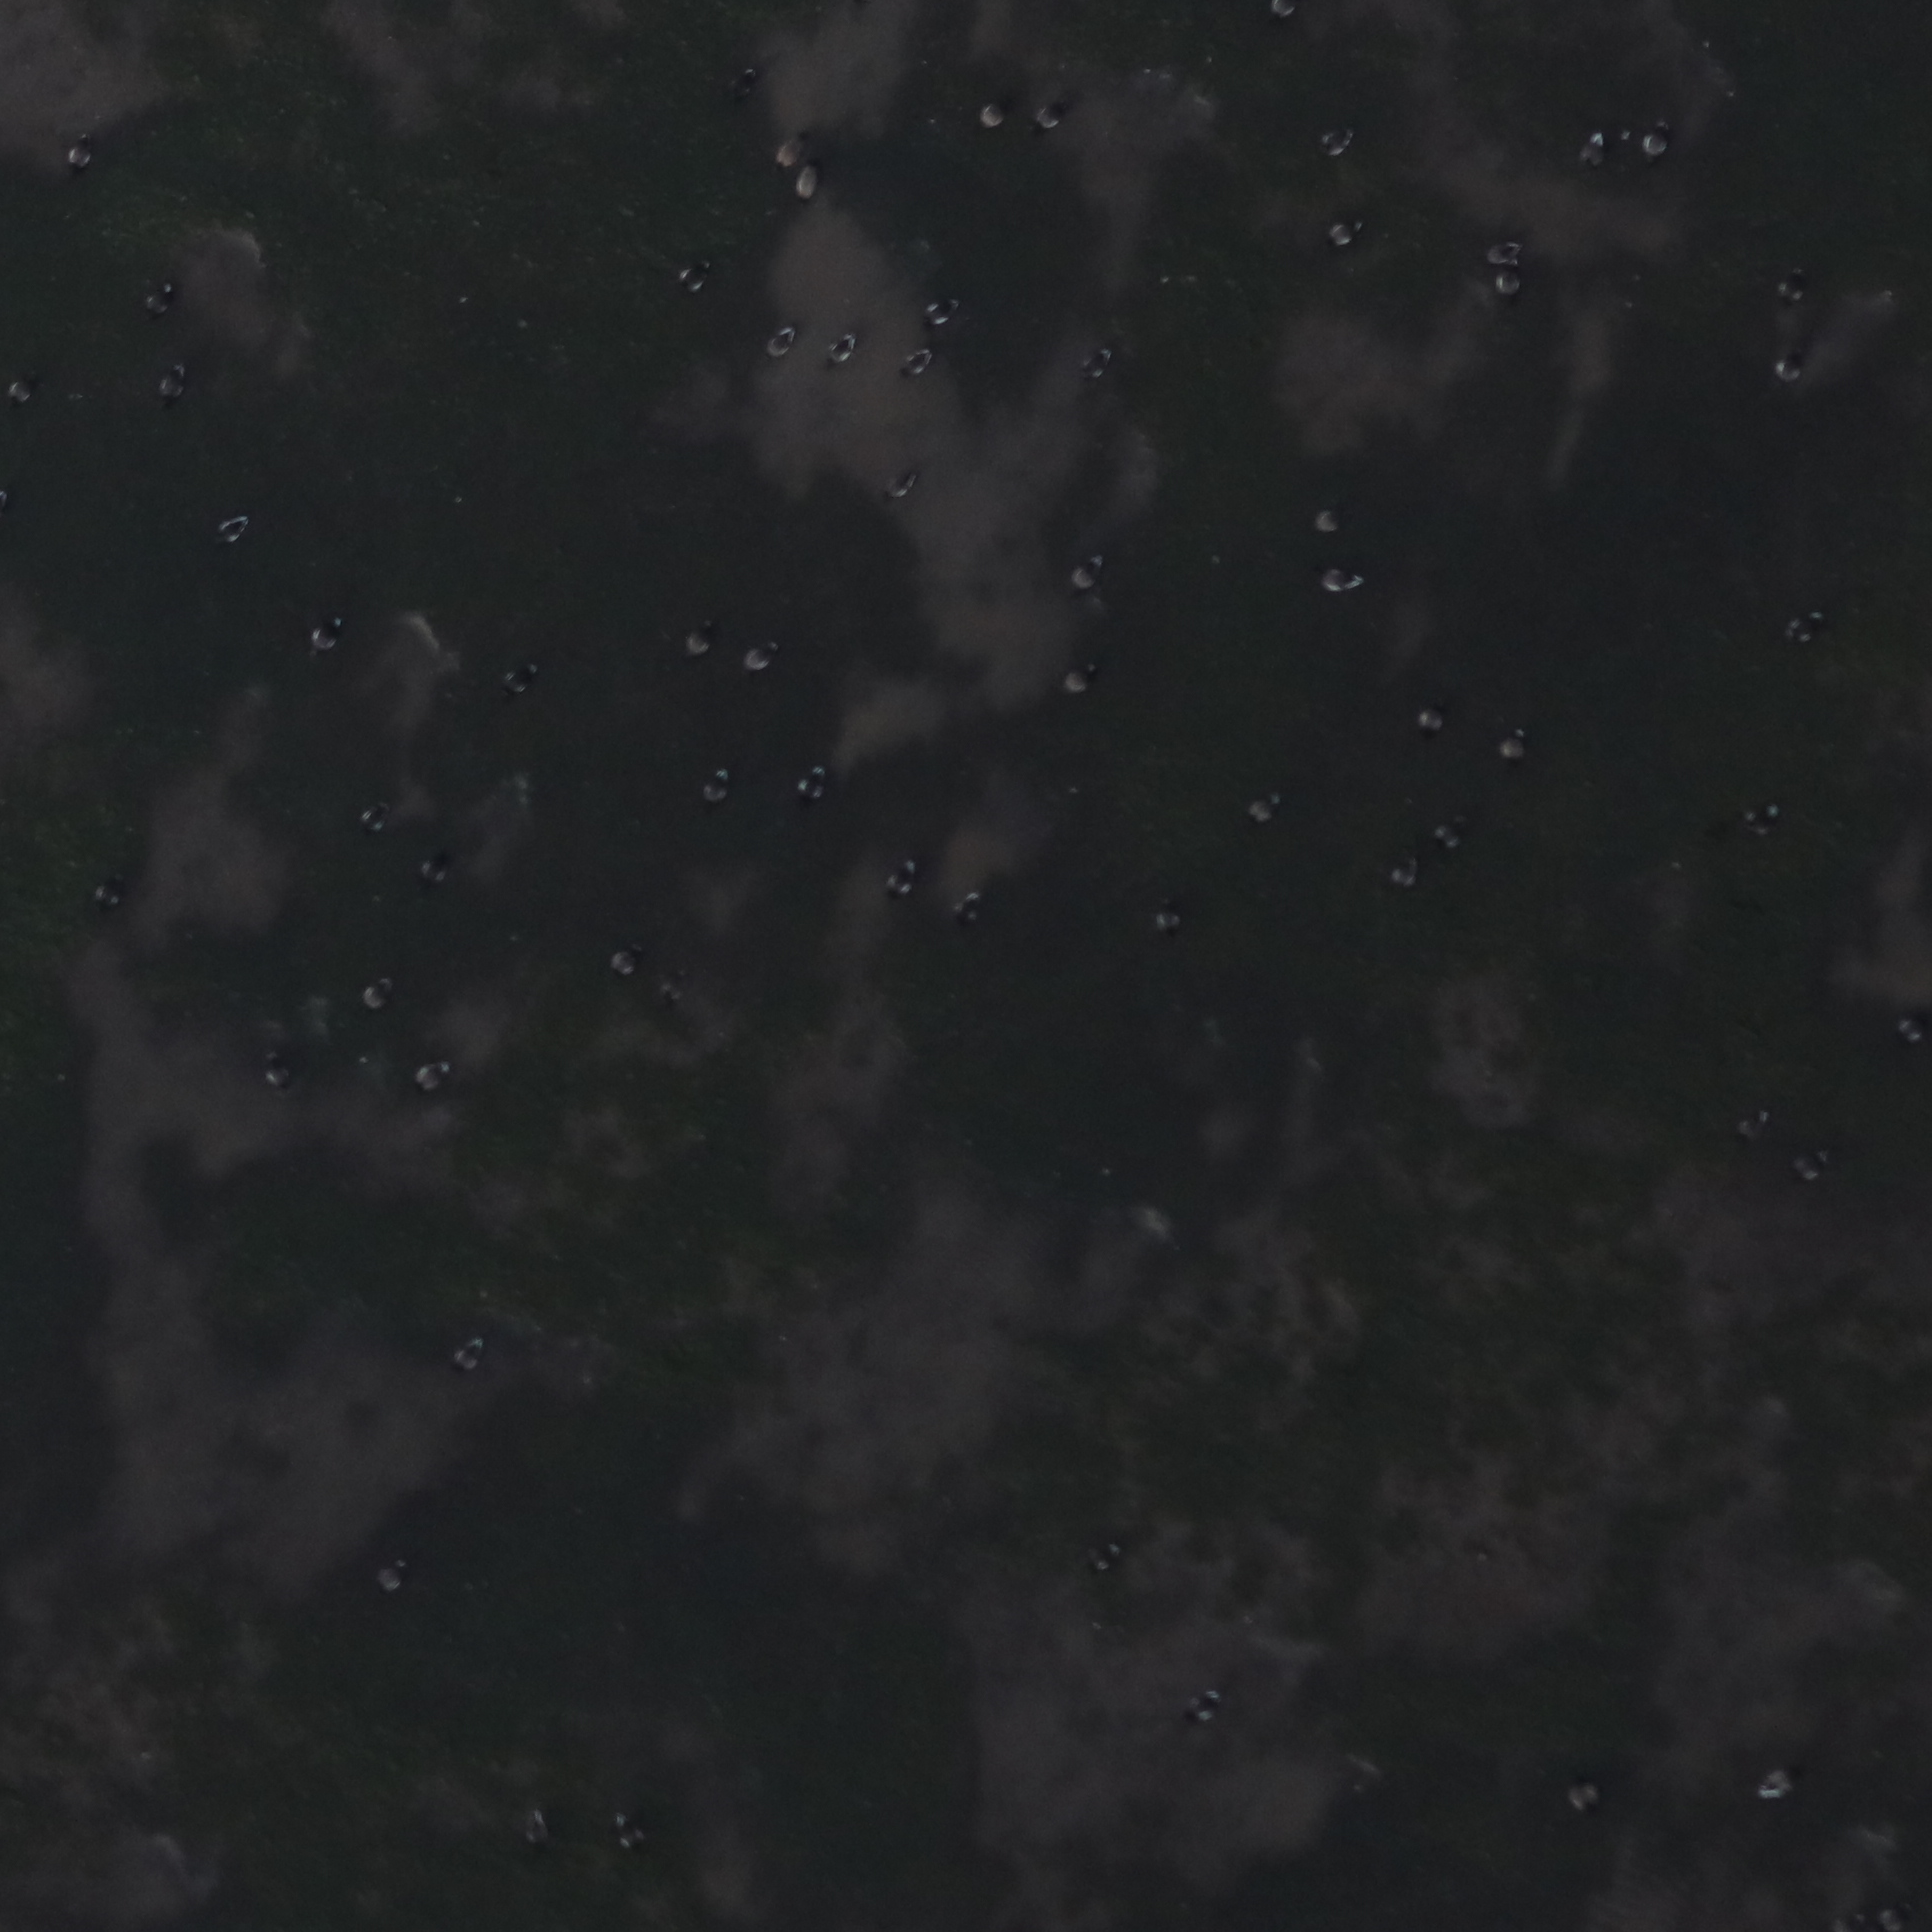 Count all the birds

65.